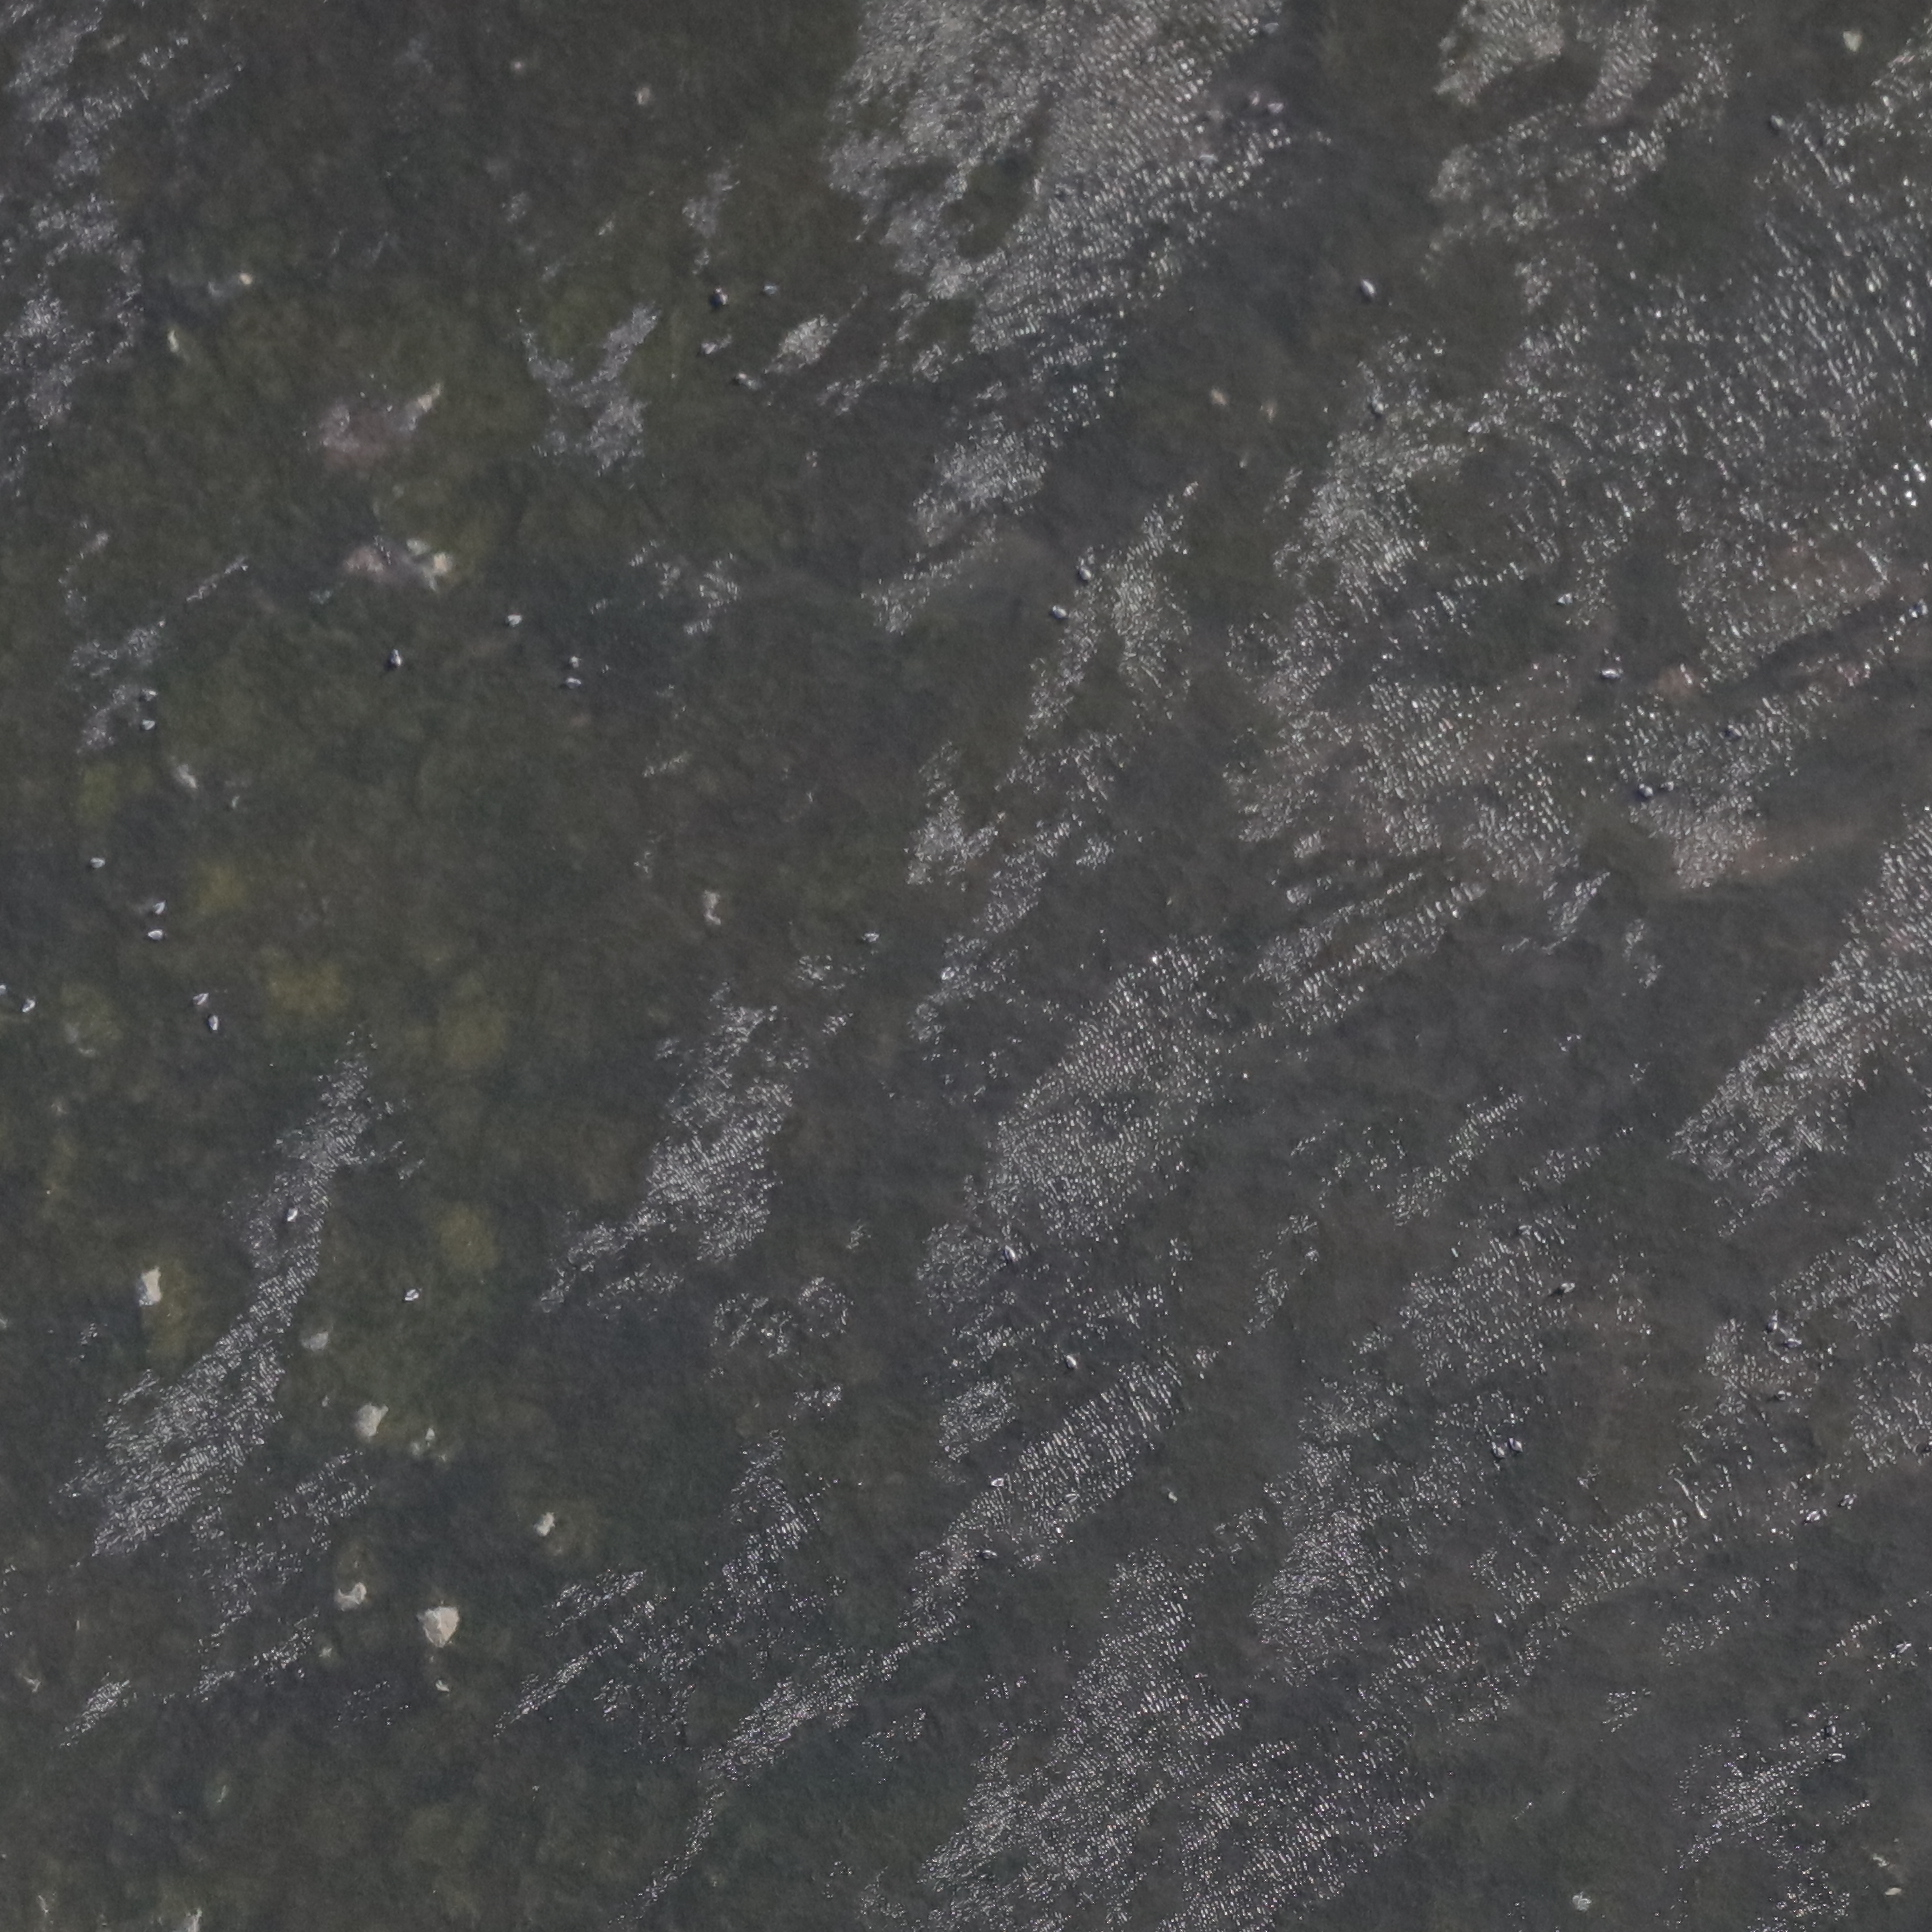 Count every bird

53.